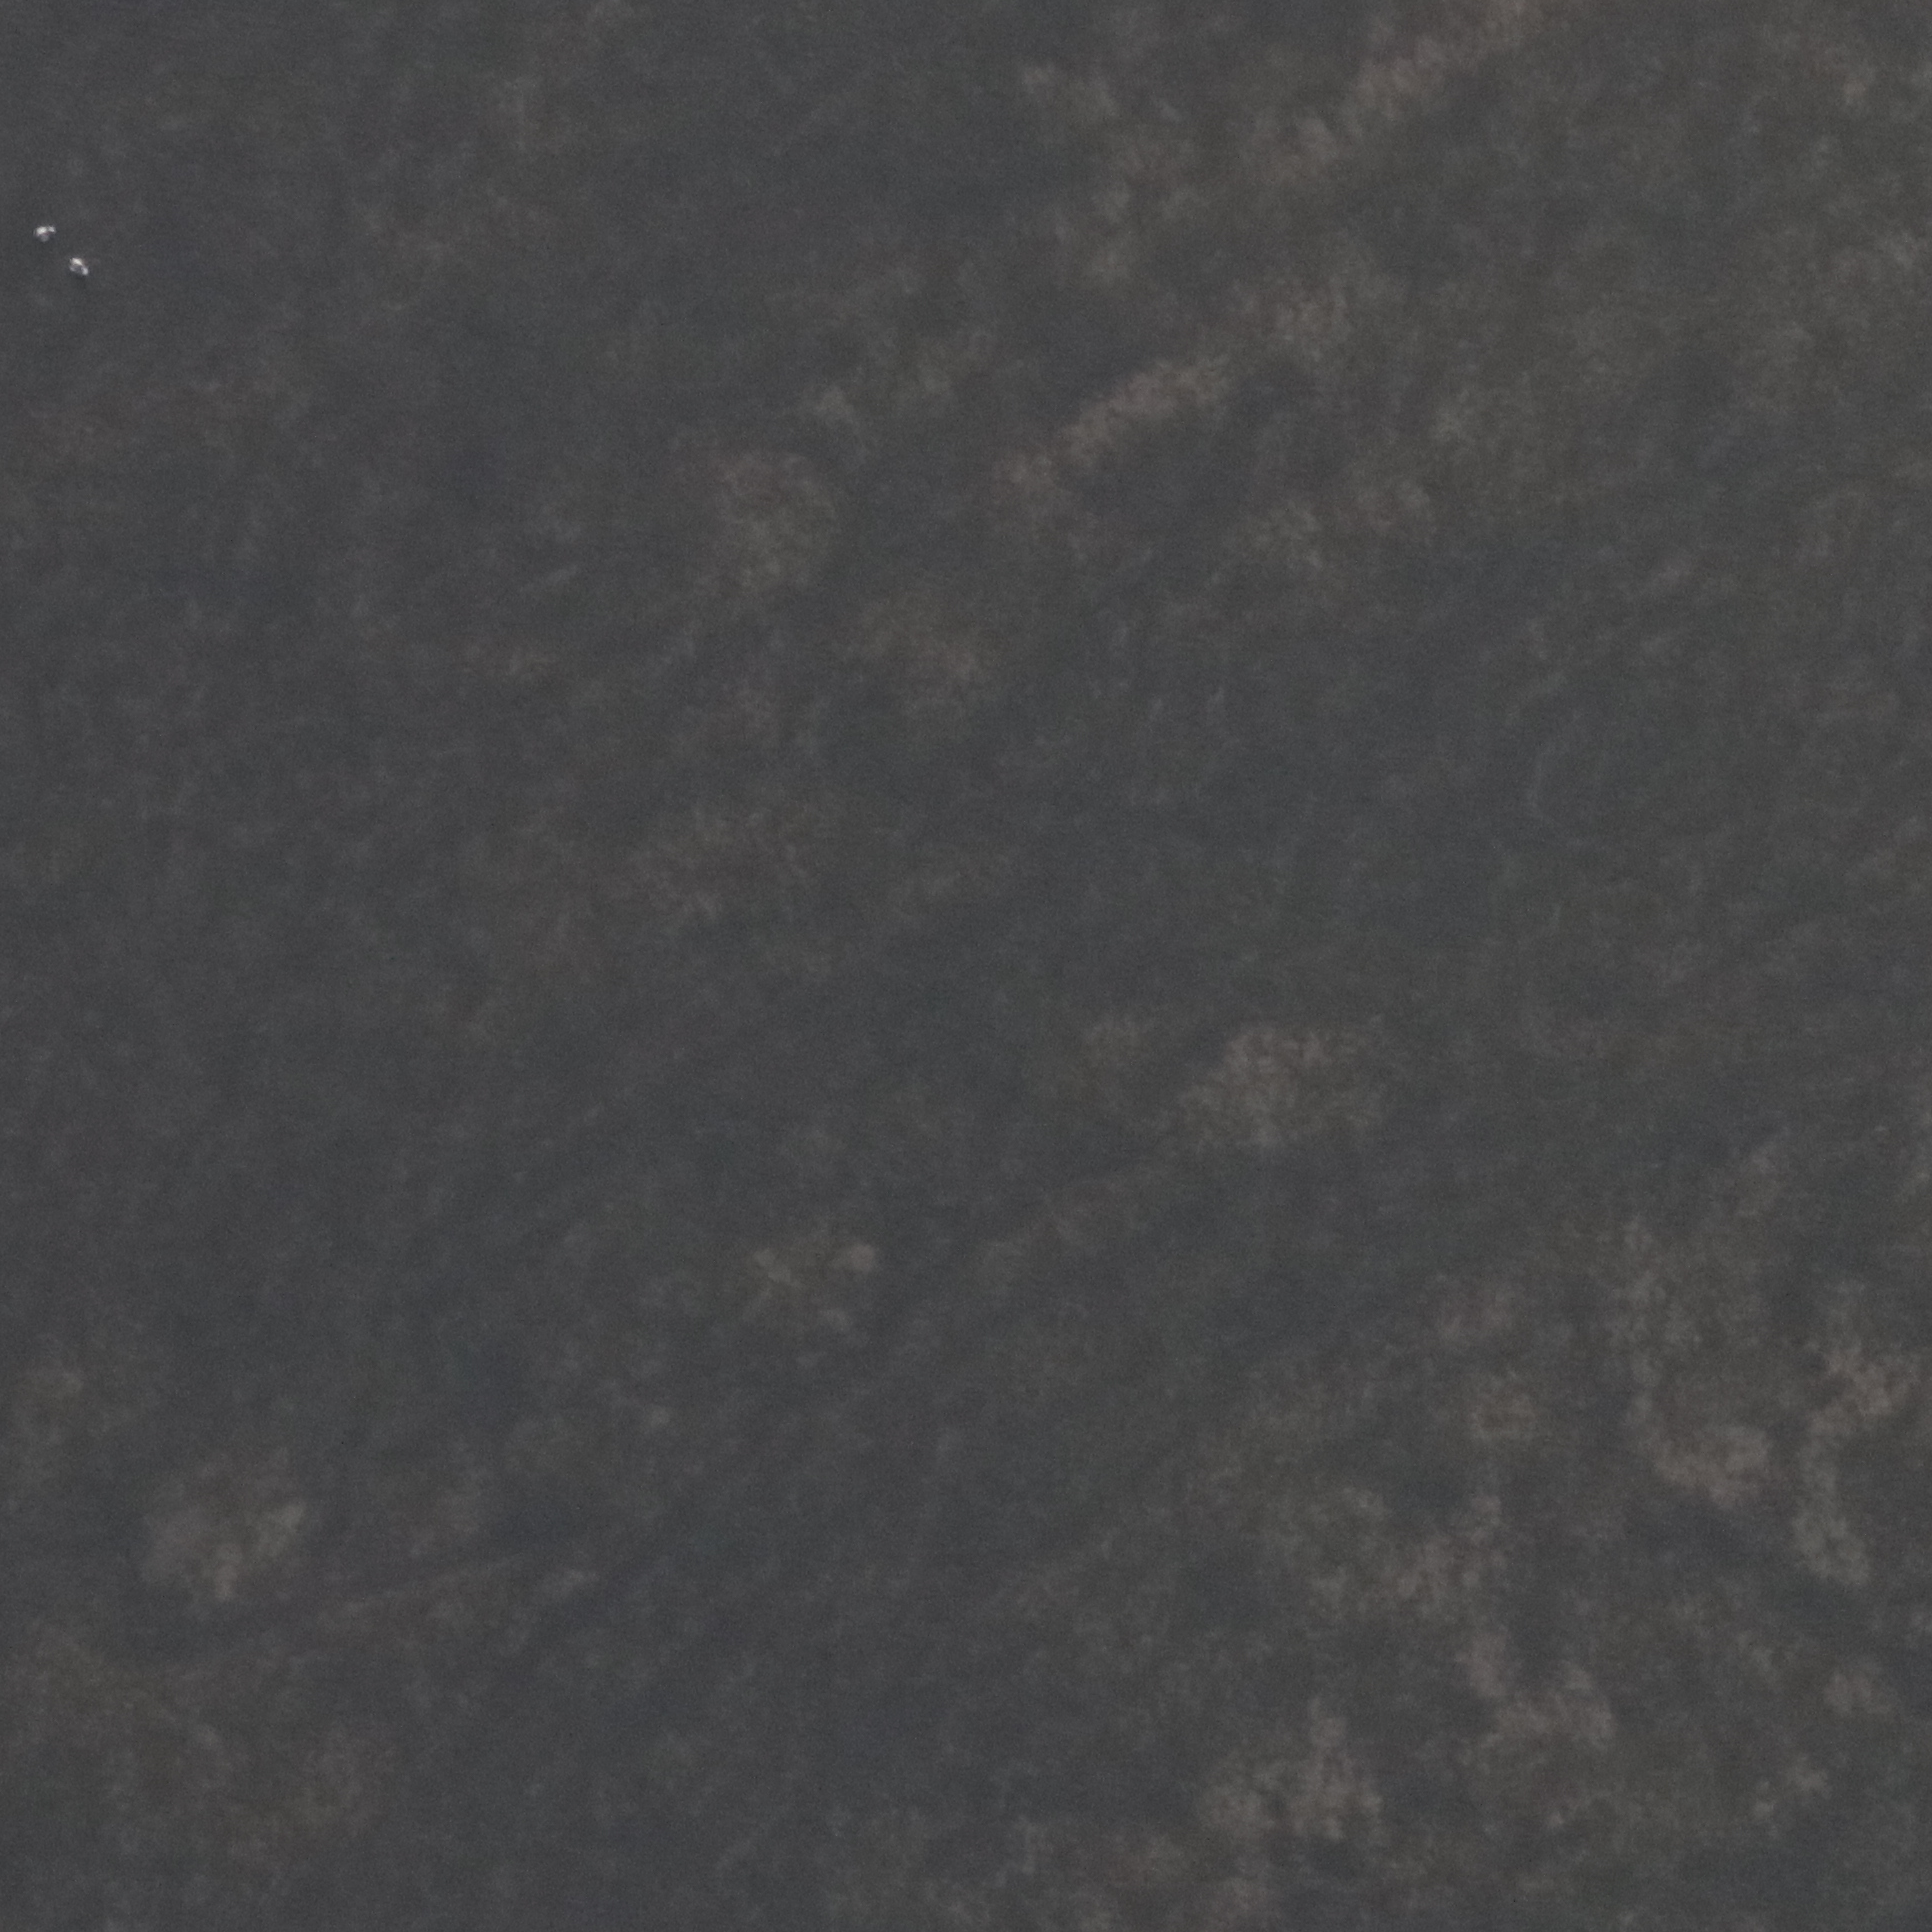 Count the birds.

2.